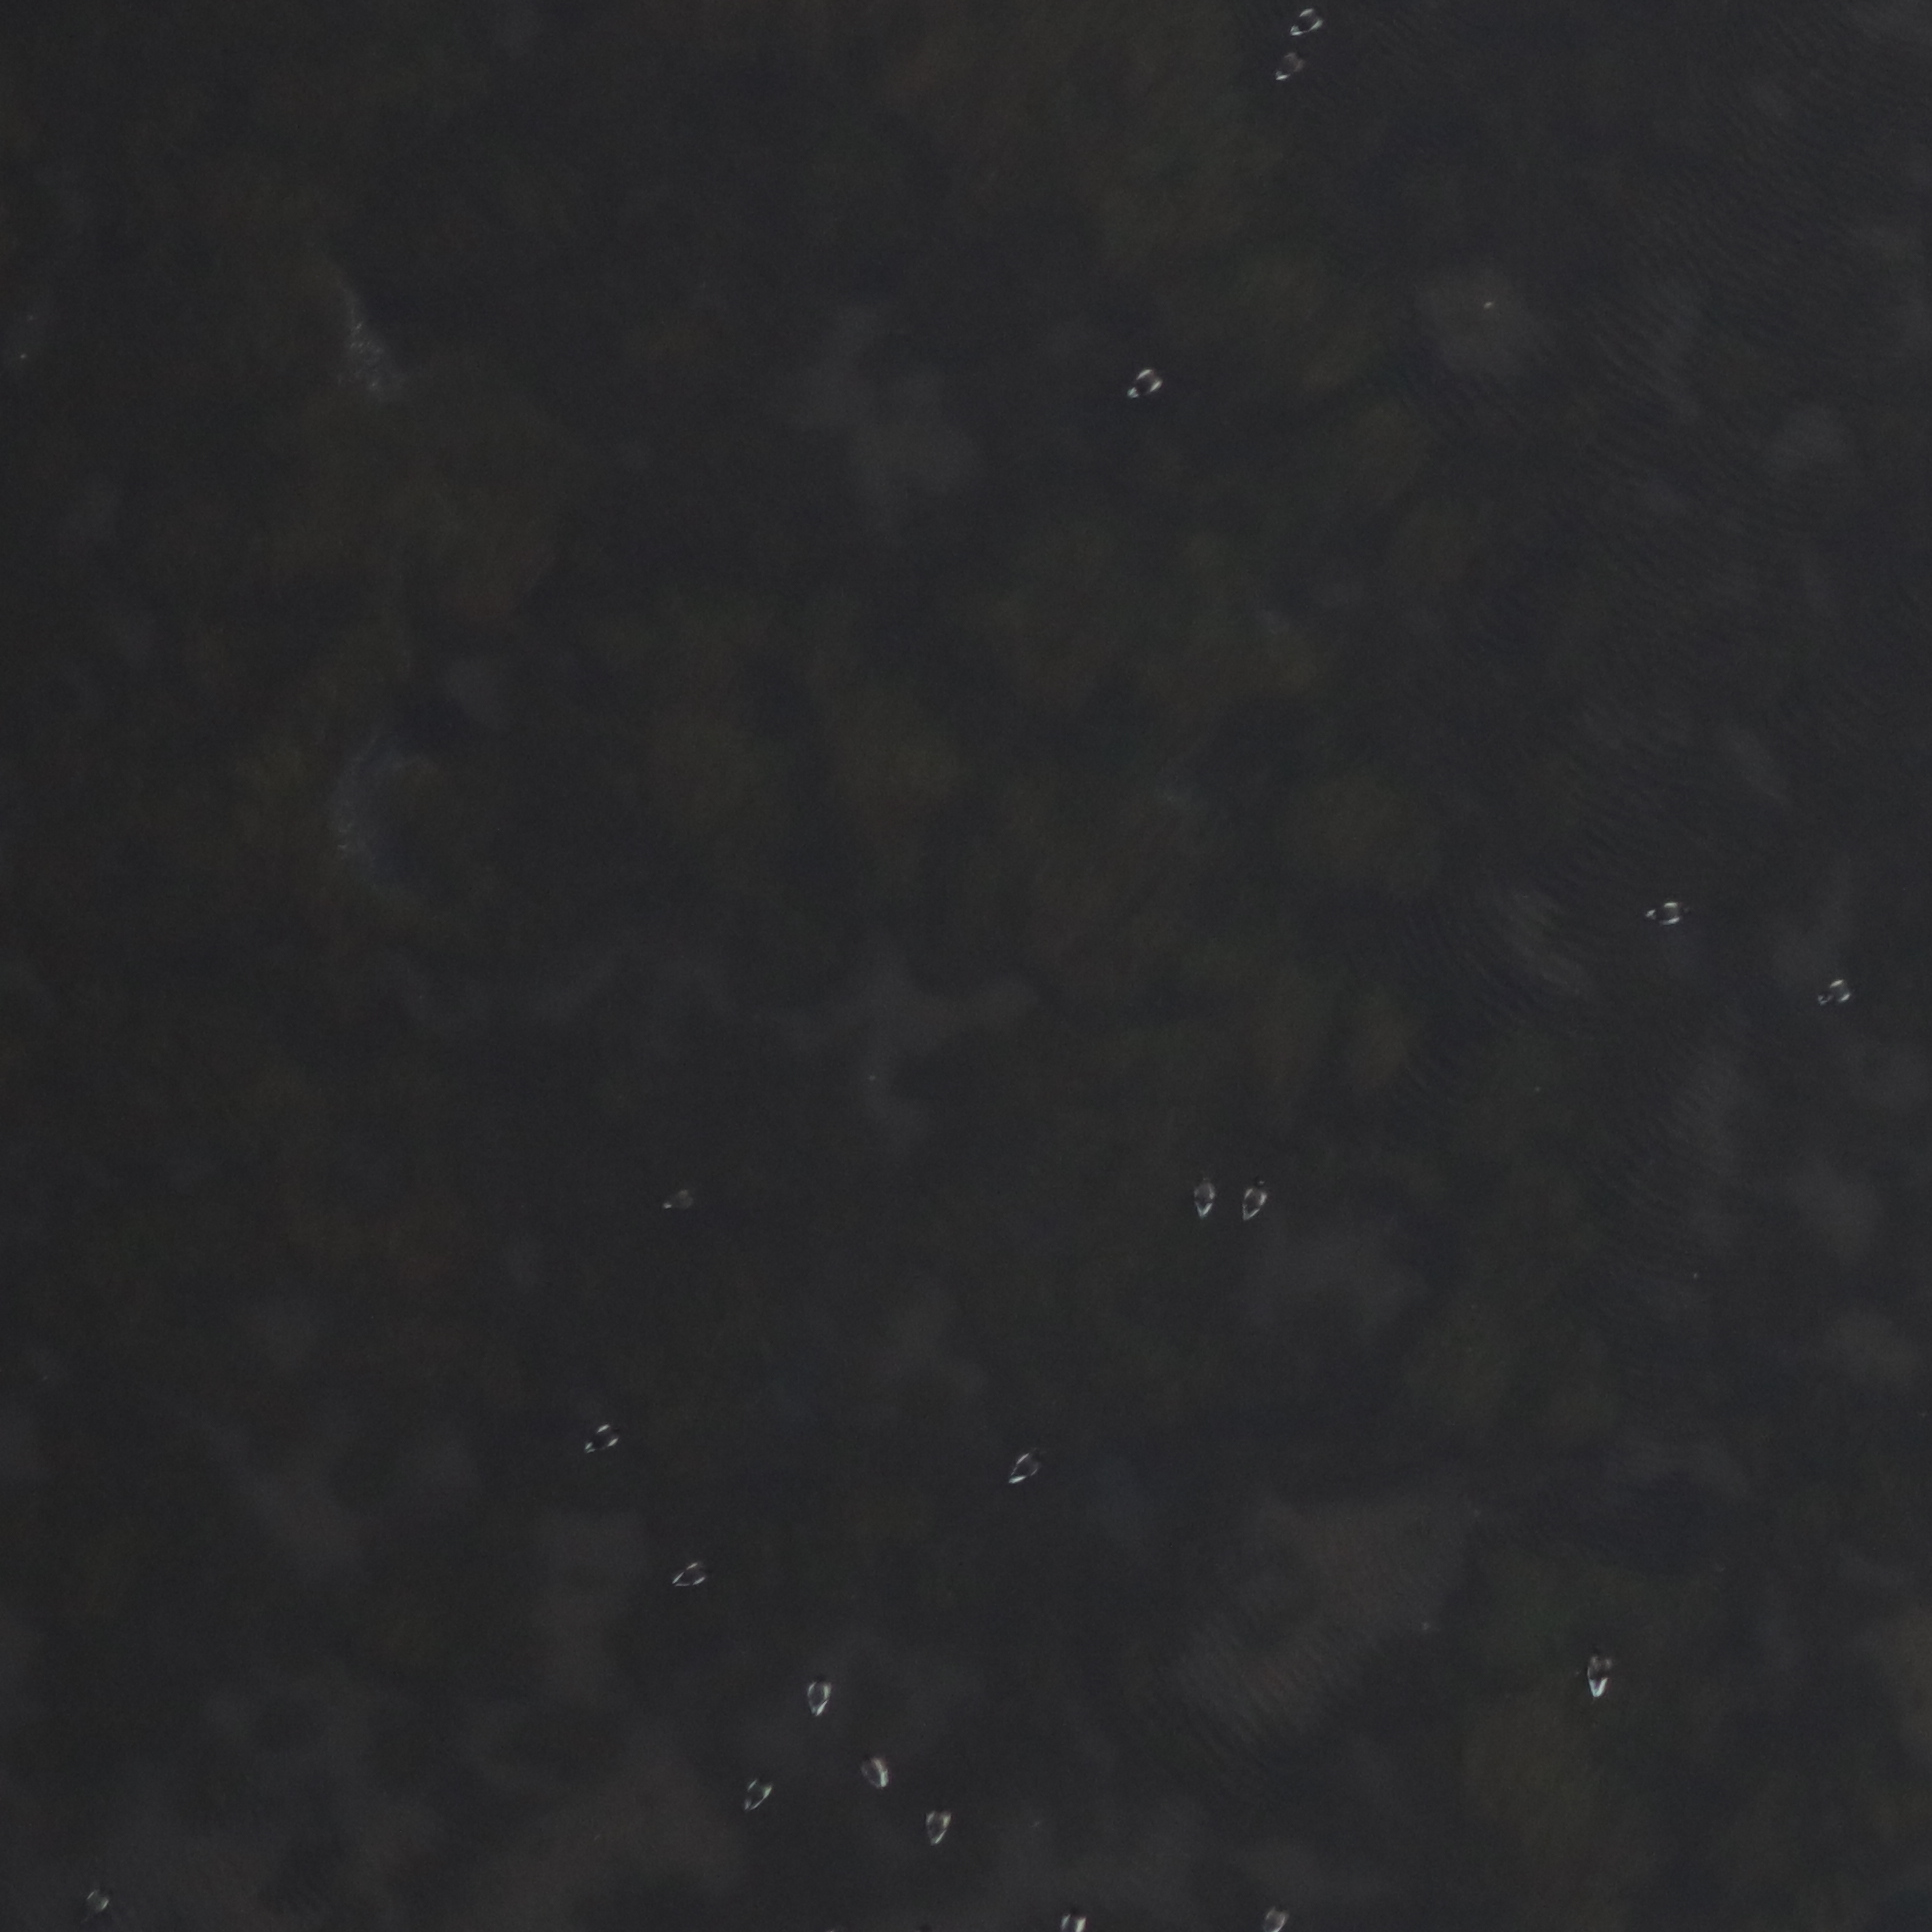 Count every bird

19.